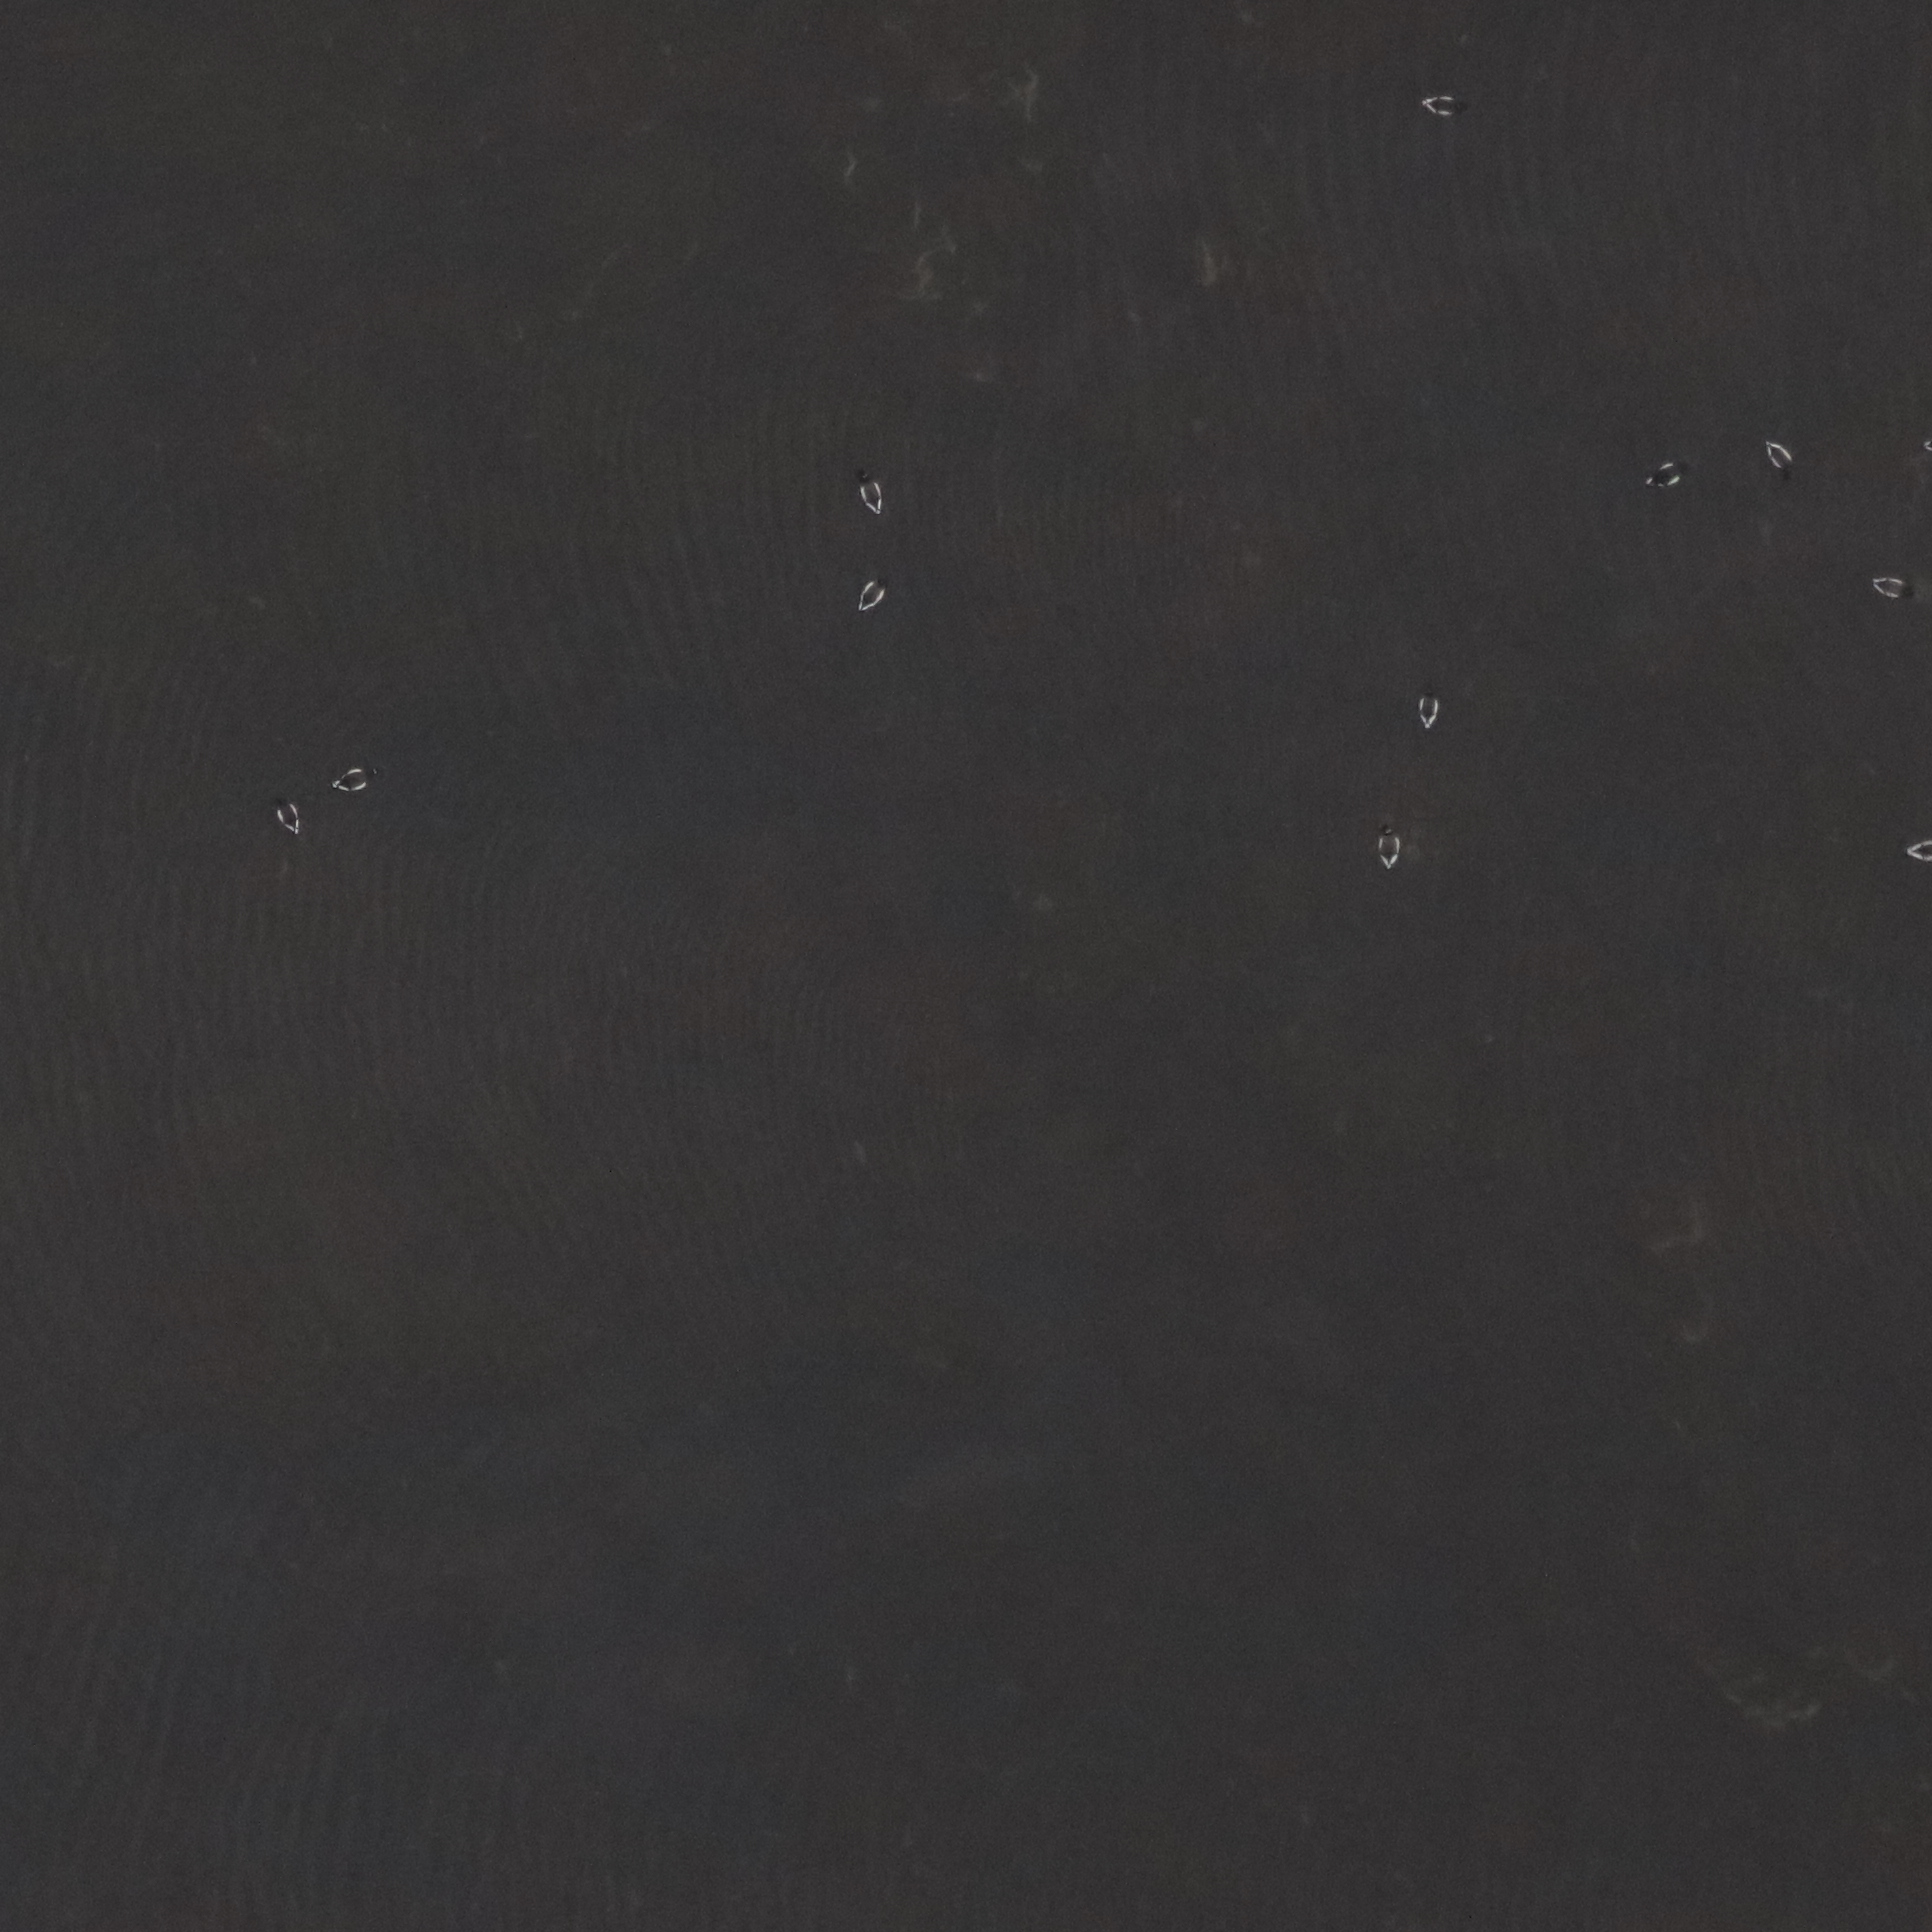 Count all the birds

11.